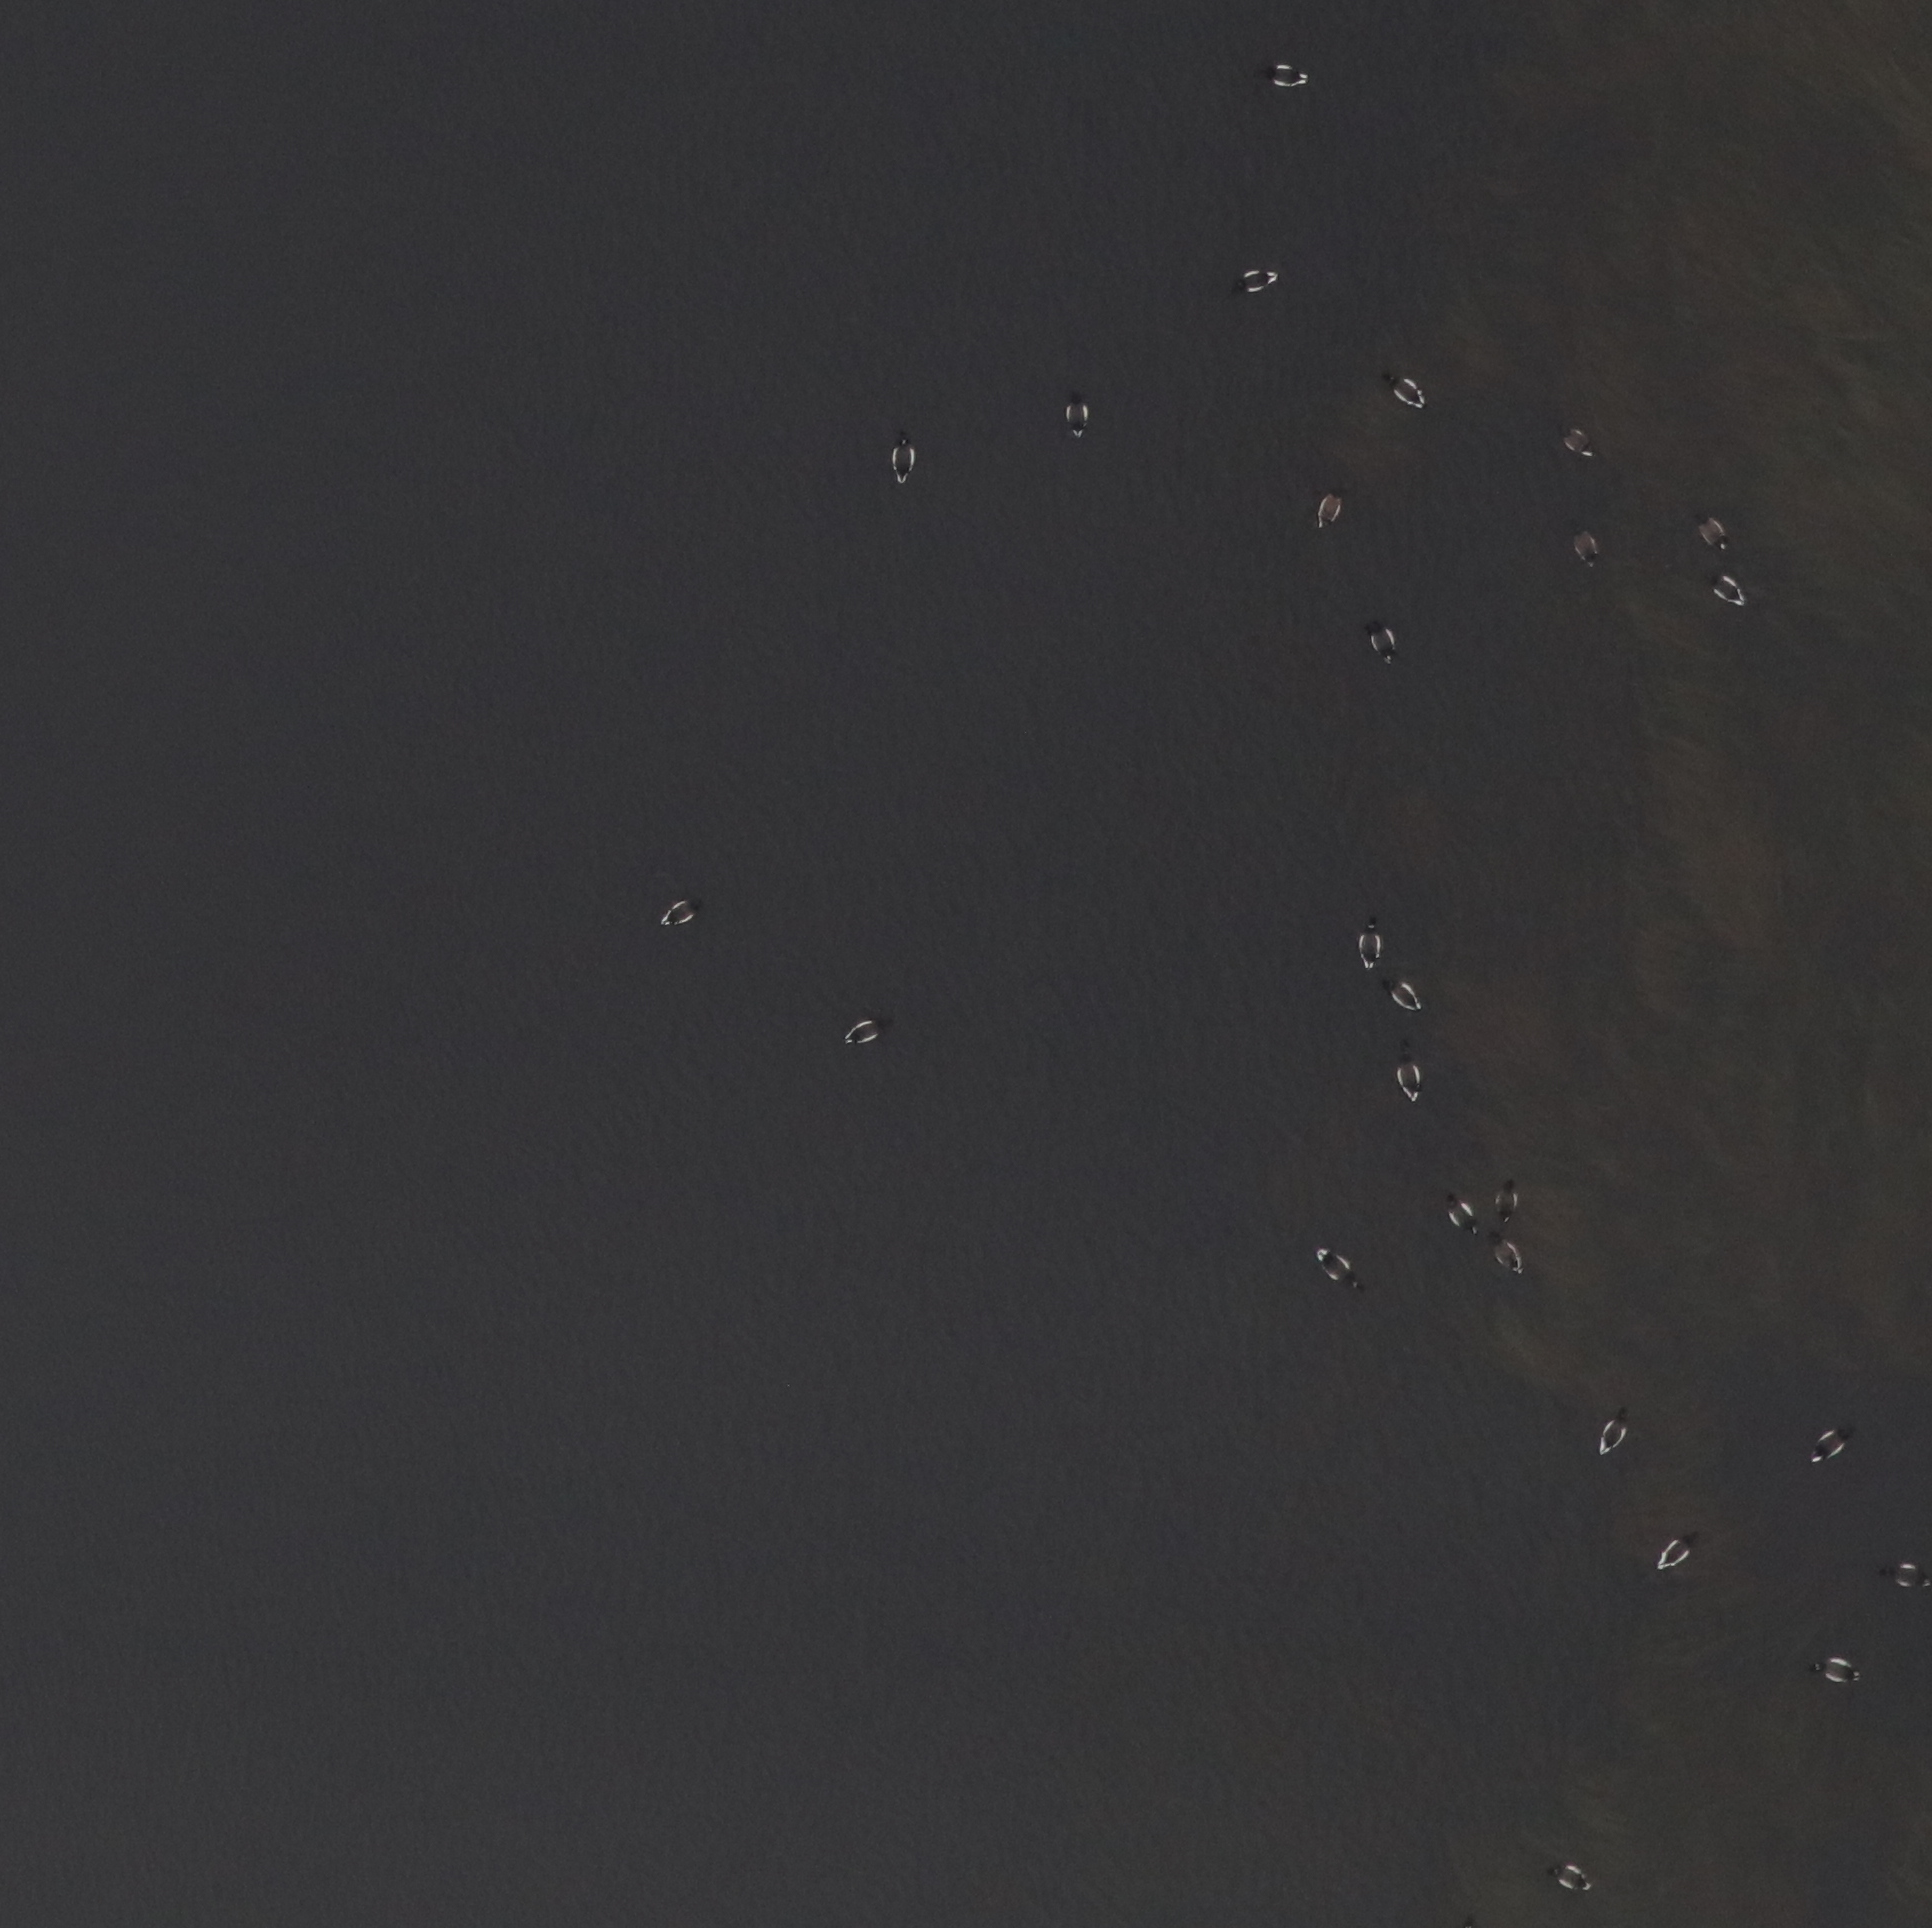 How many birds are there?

26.